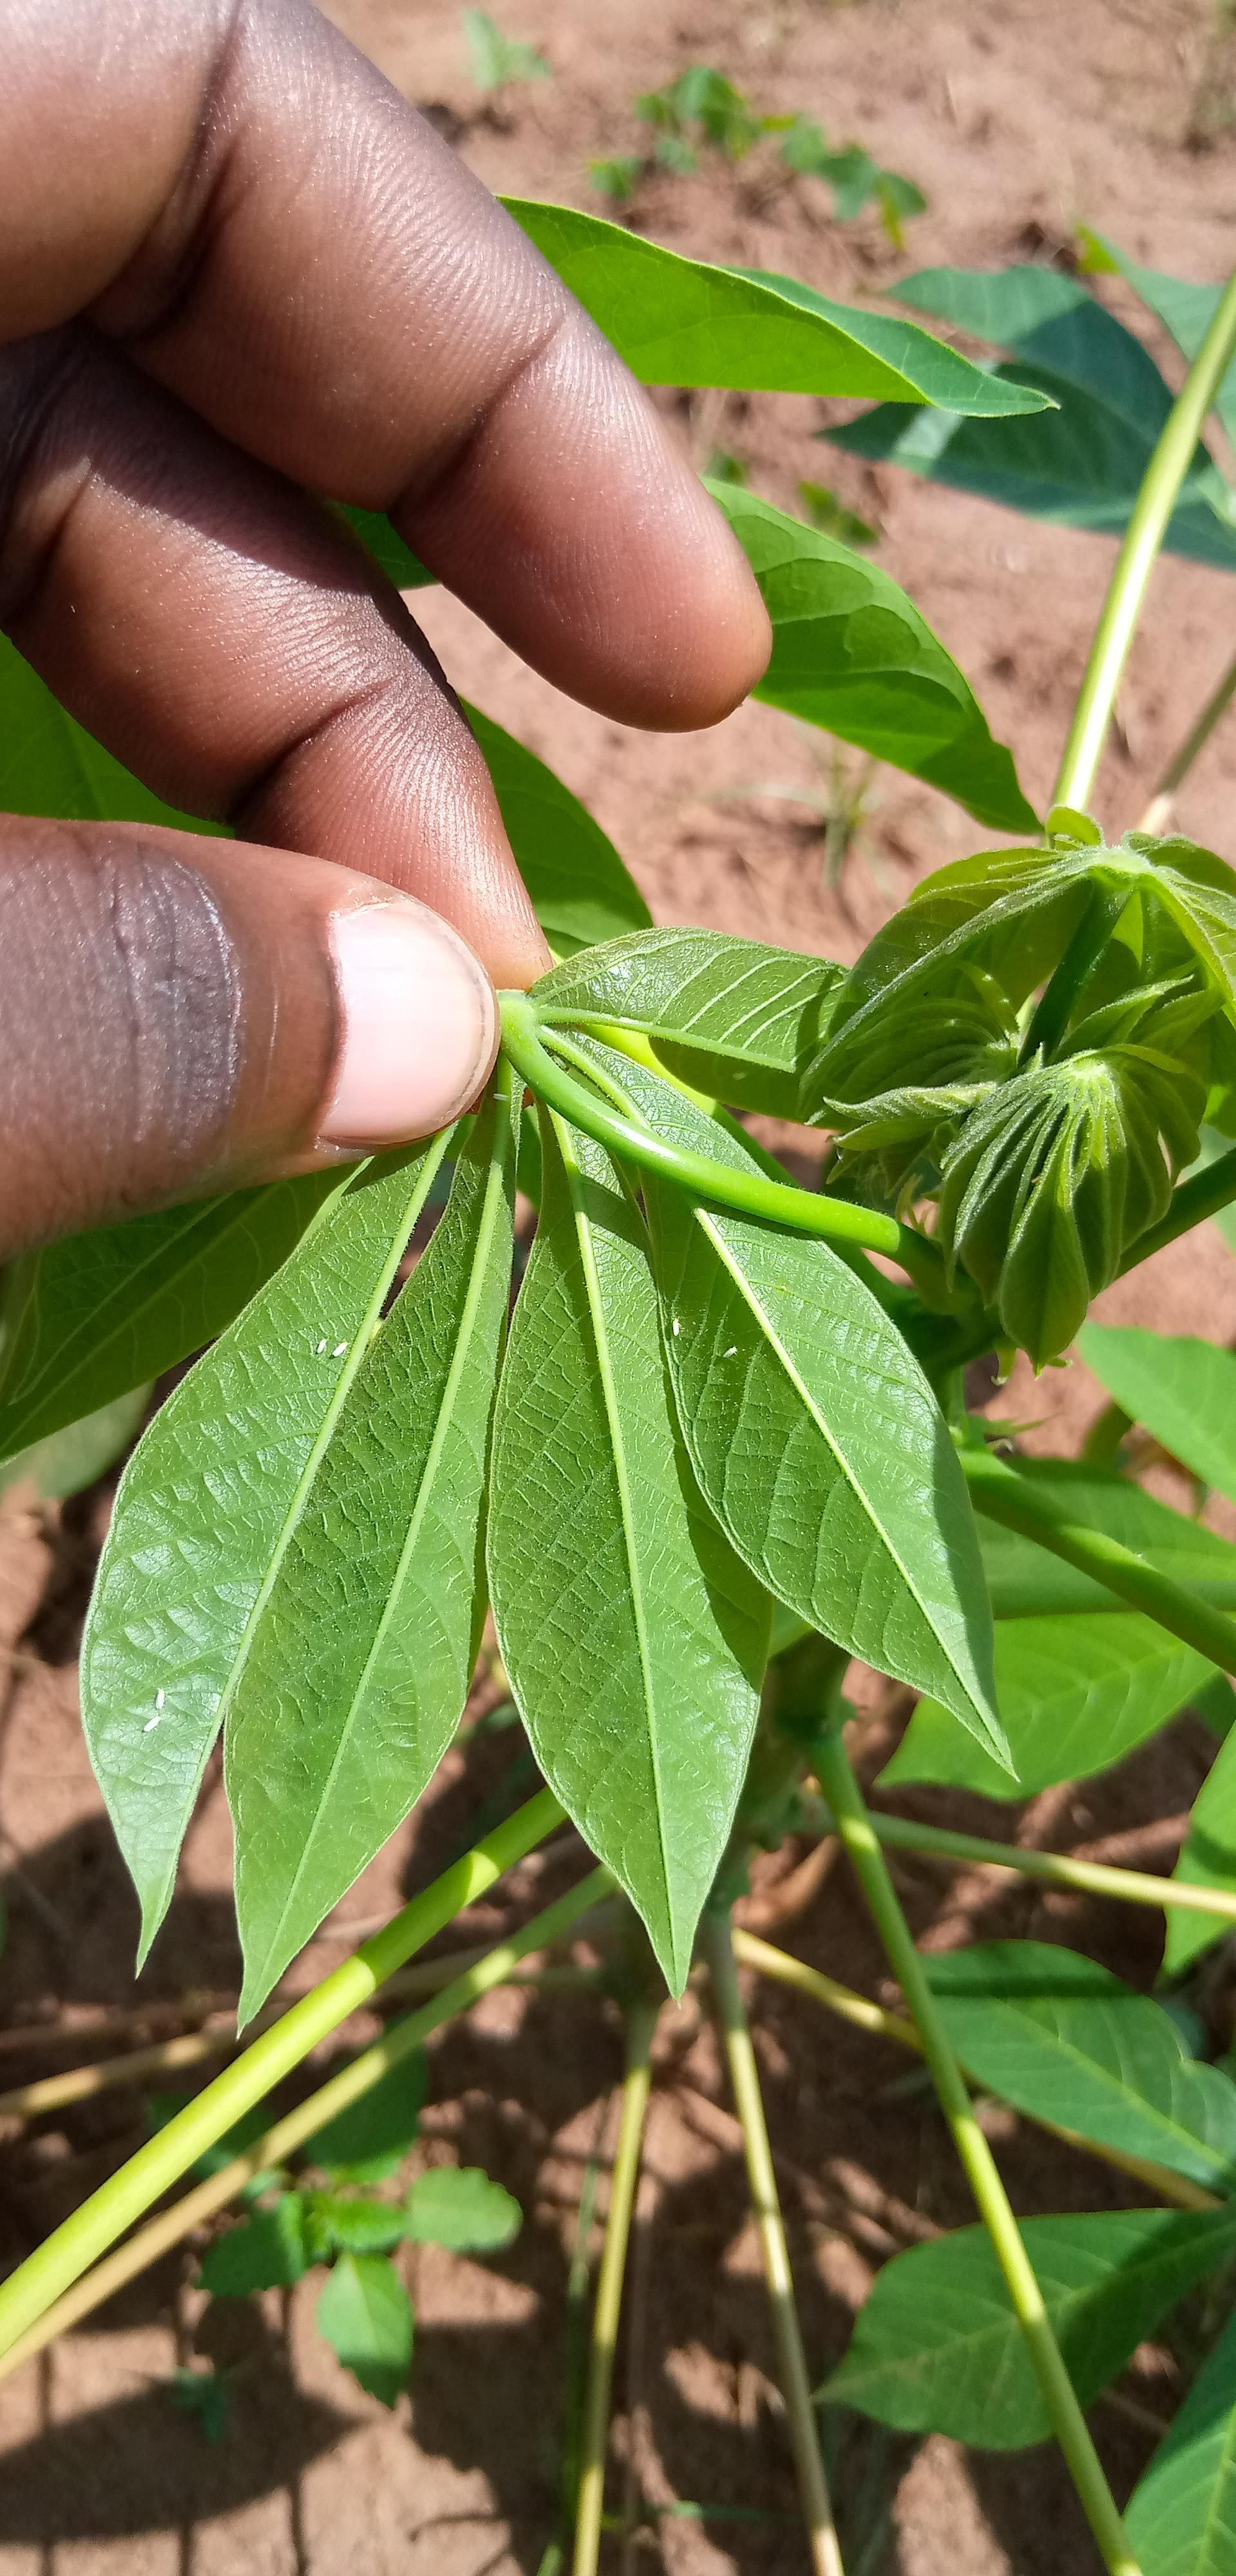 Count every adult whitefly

6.